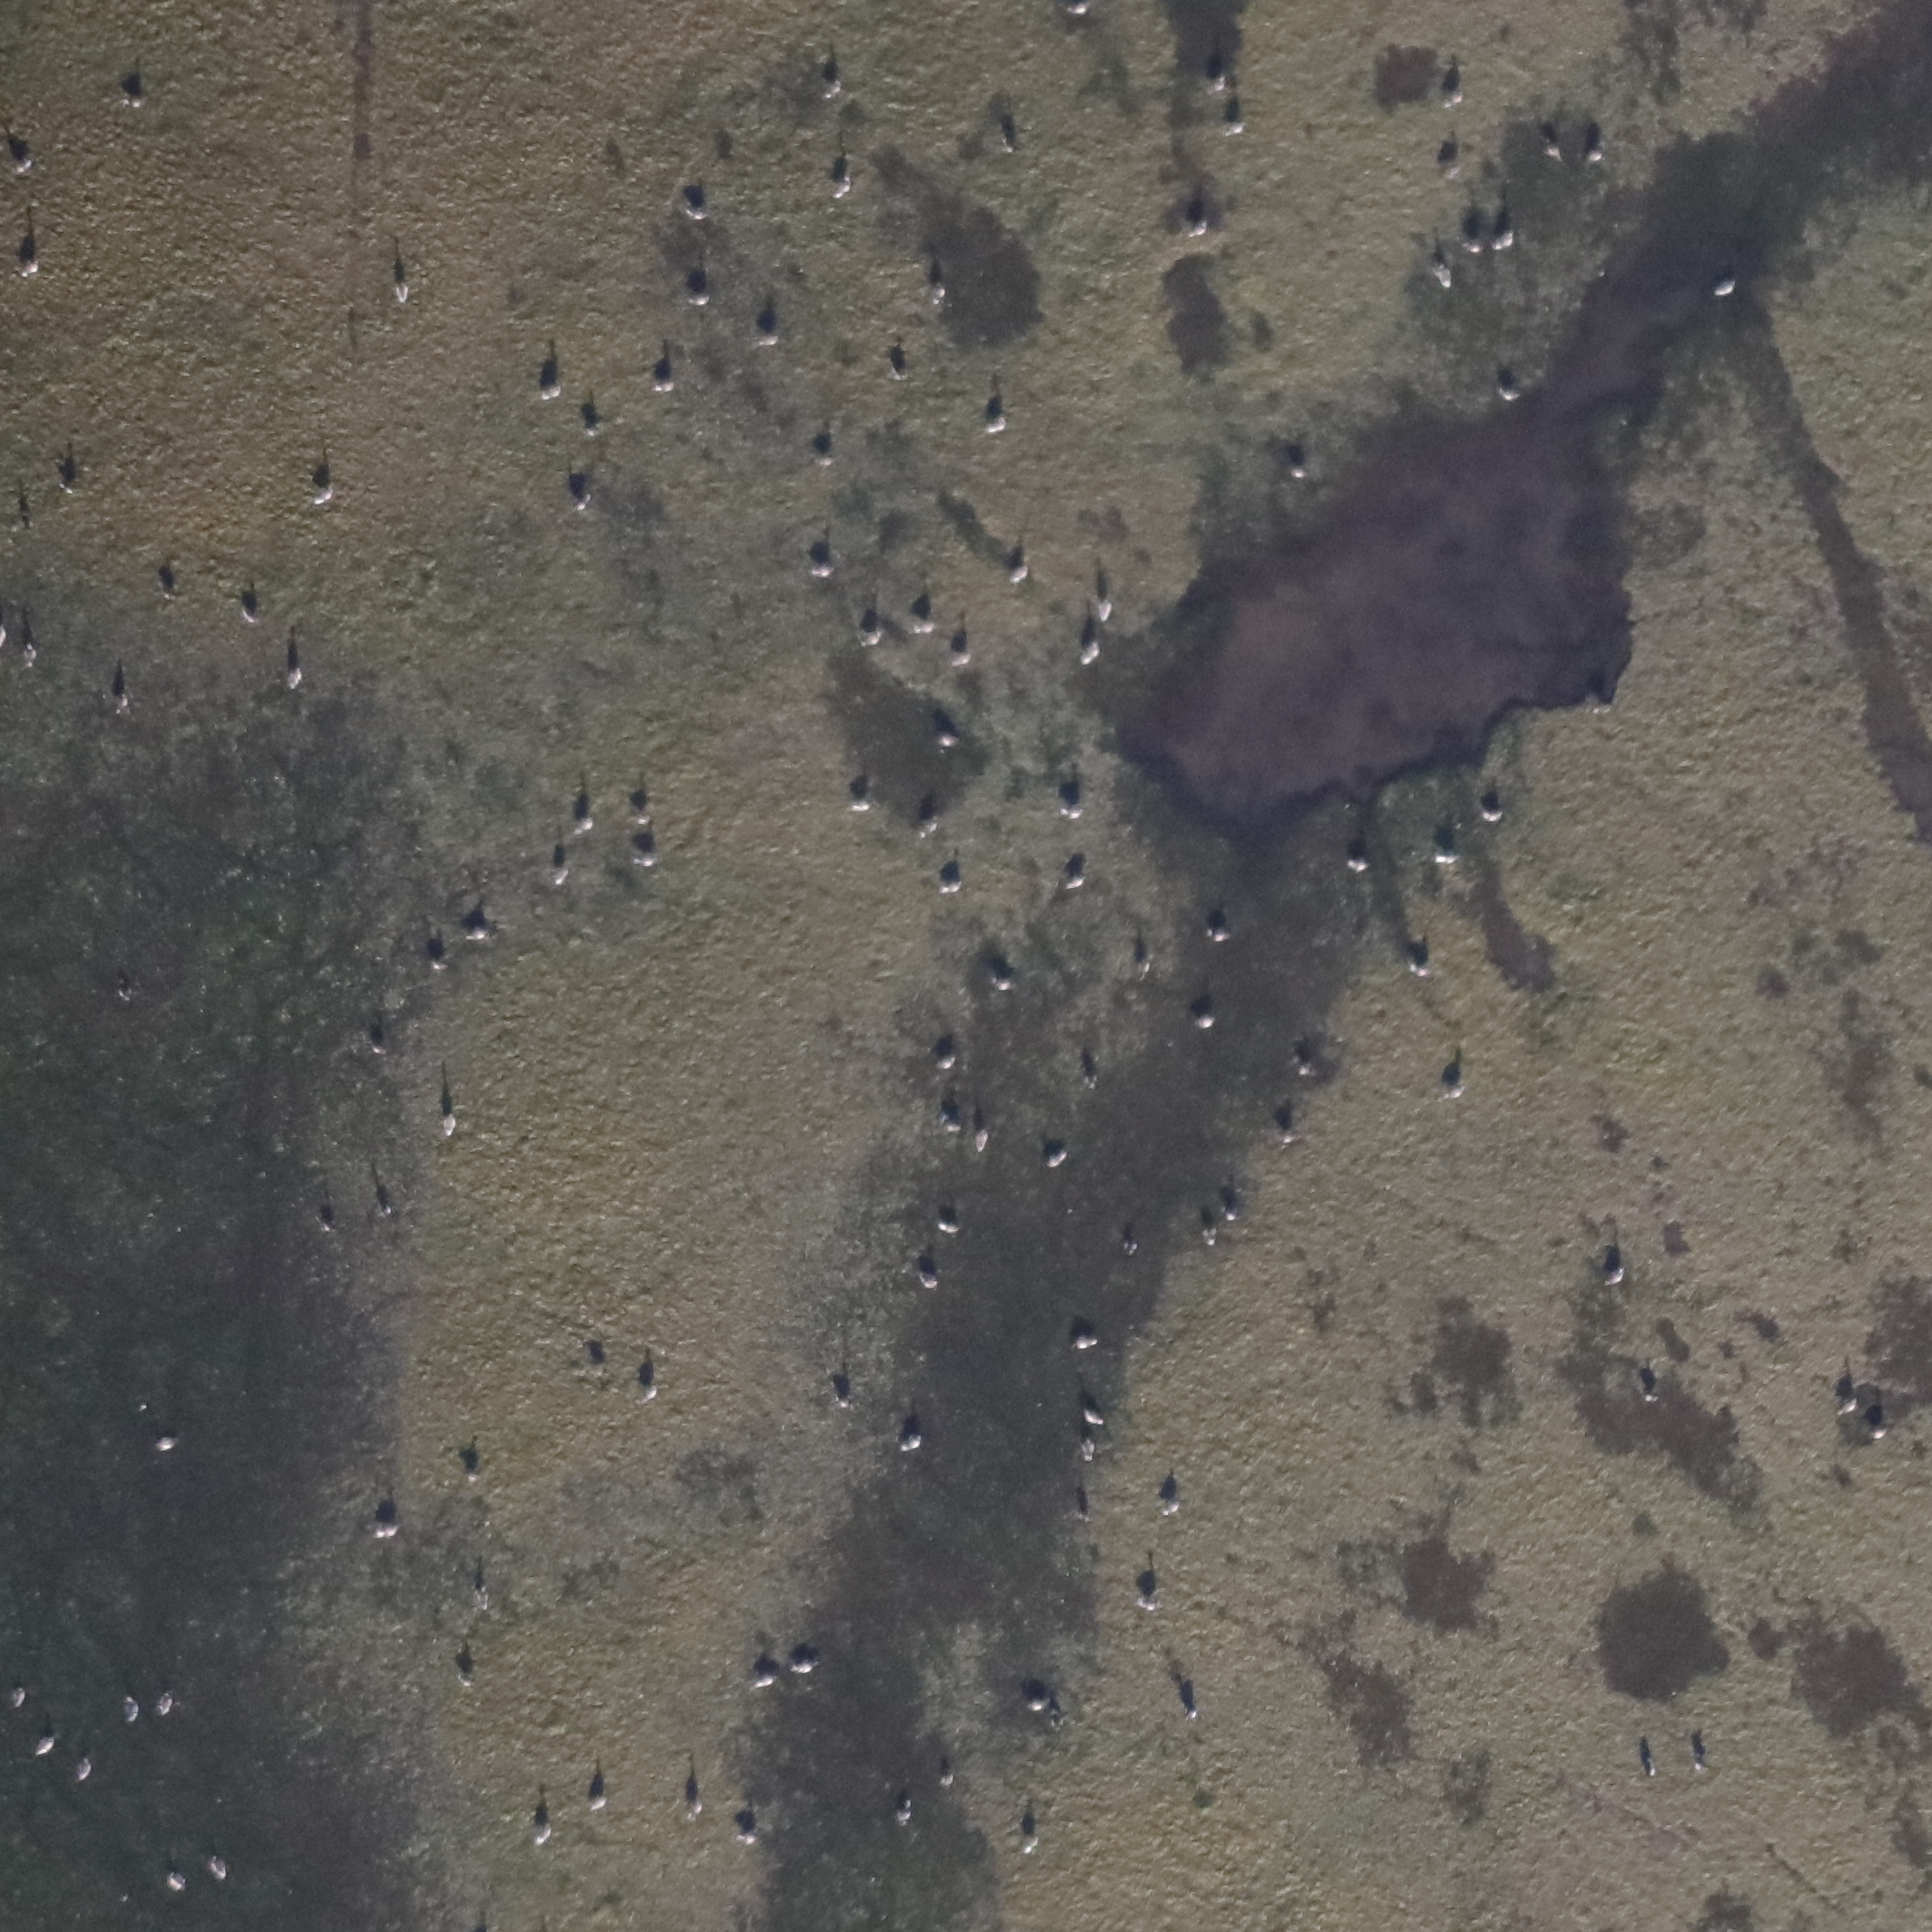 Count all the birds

123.